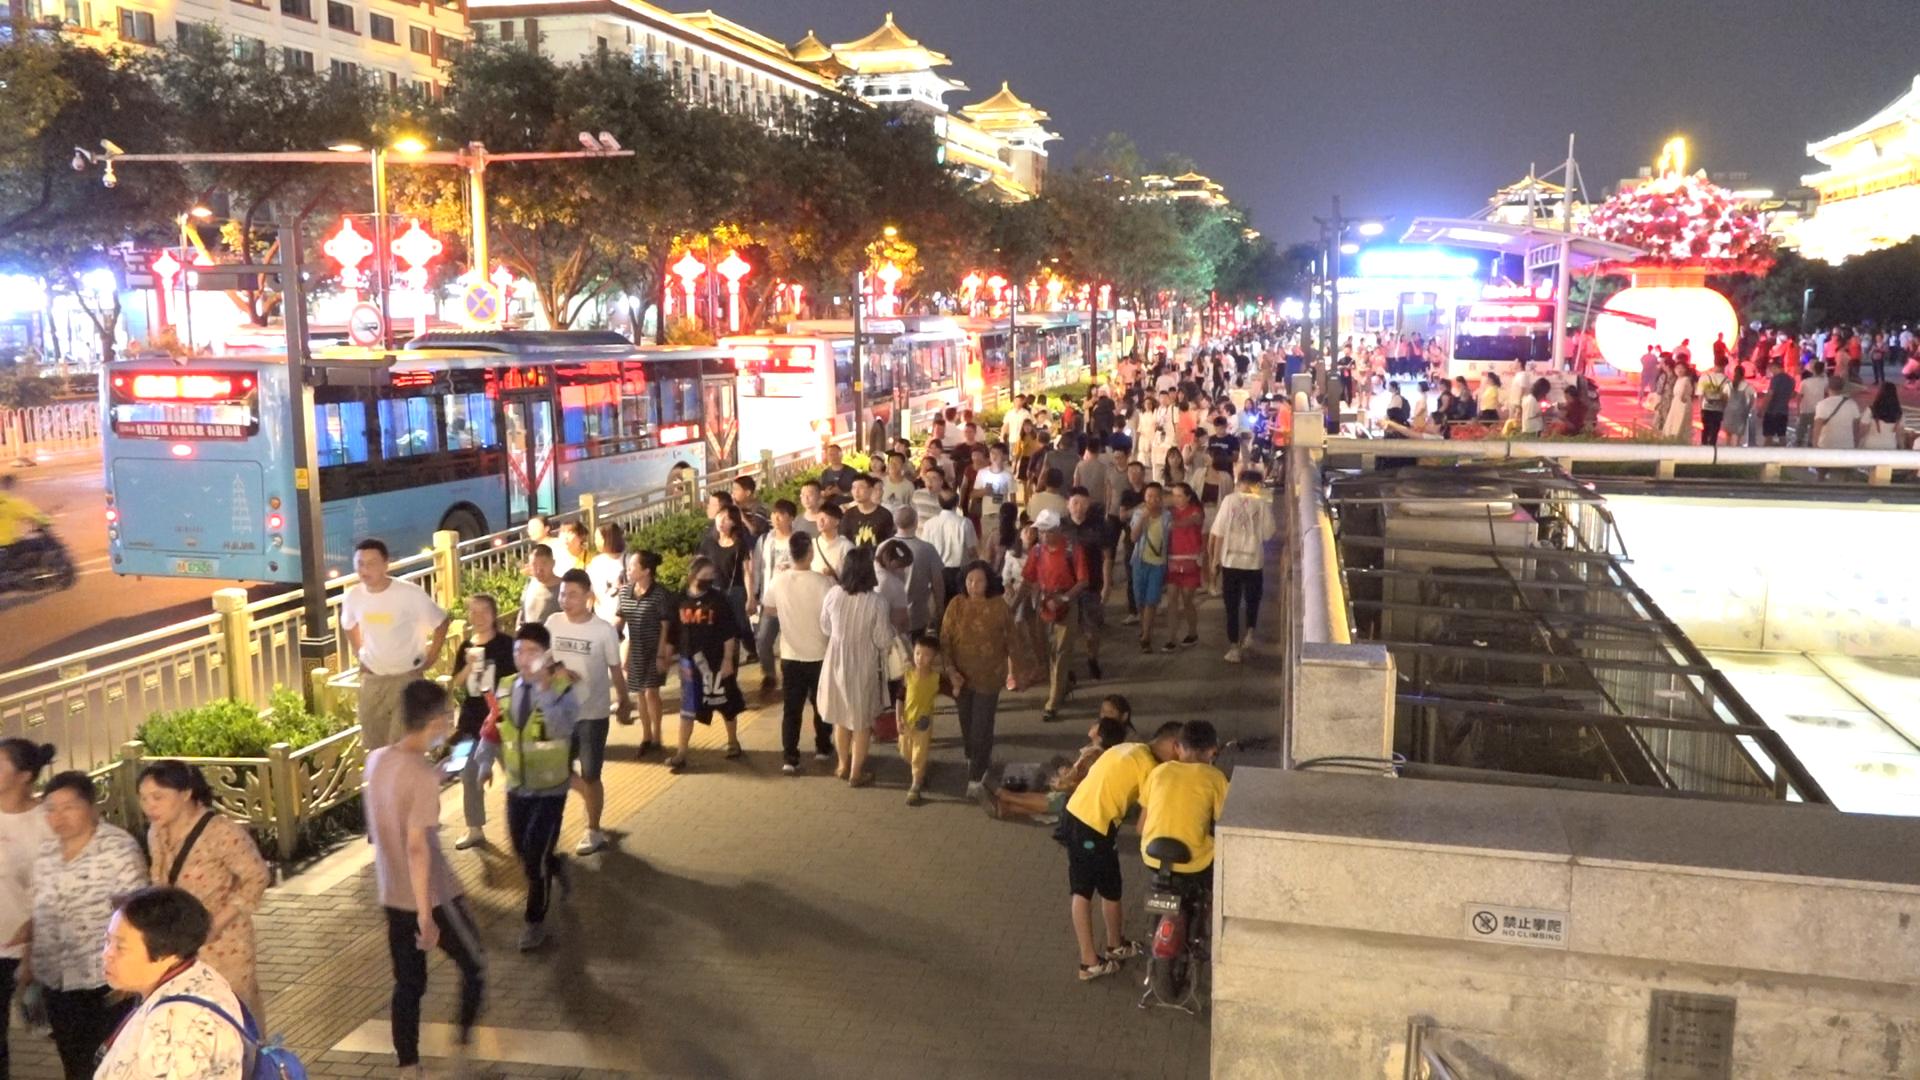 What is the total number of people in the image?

191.